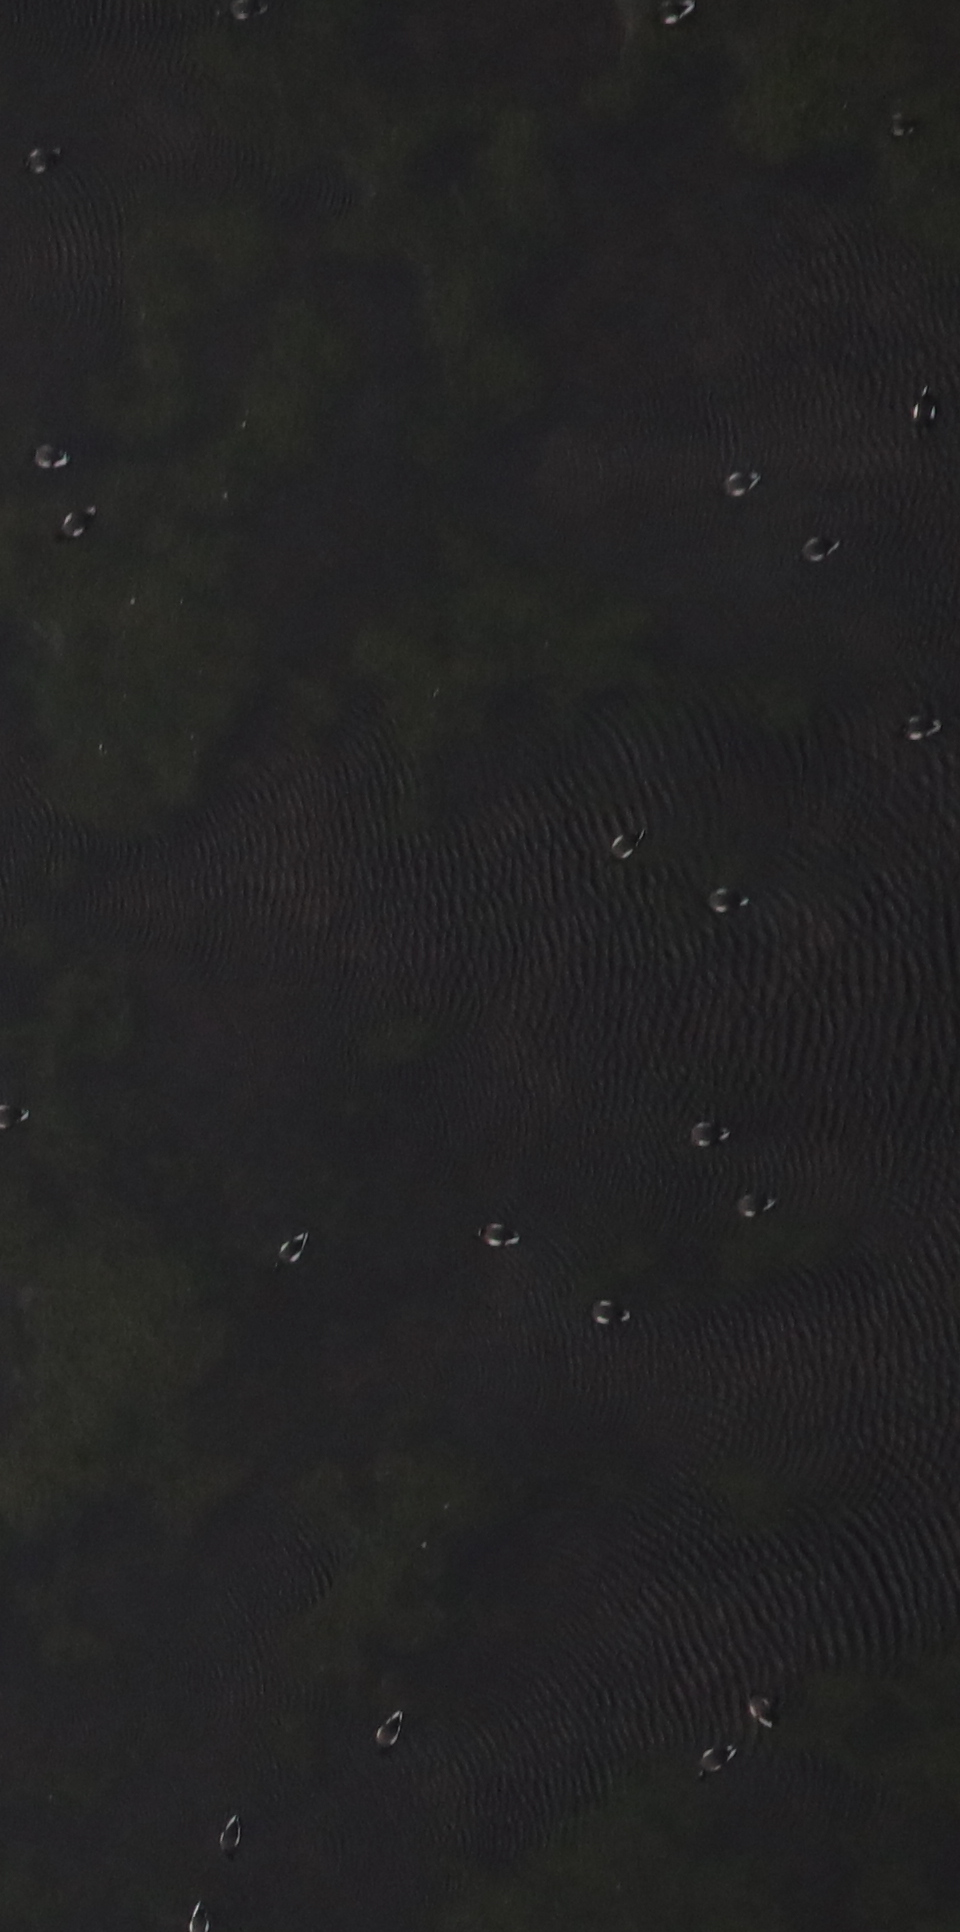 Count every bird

23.